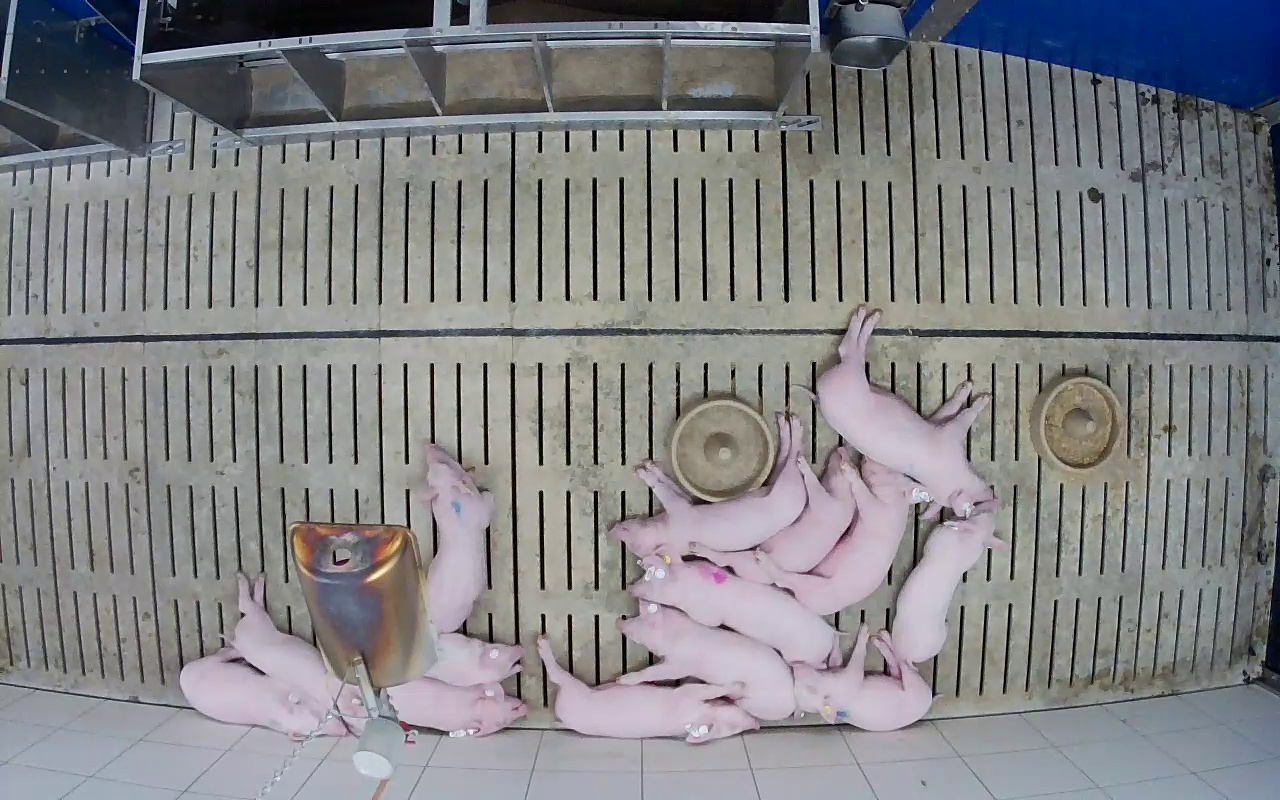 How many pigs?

14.